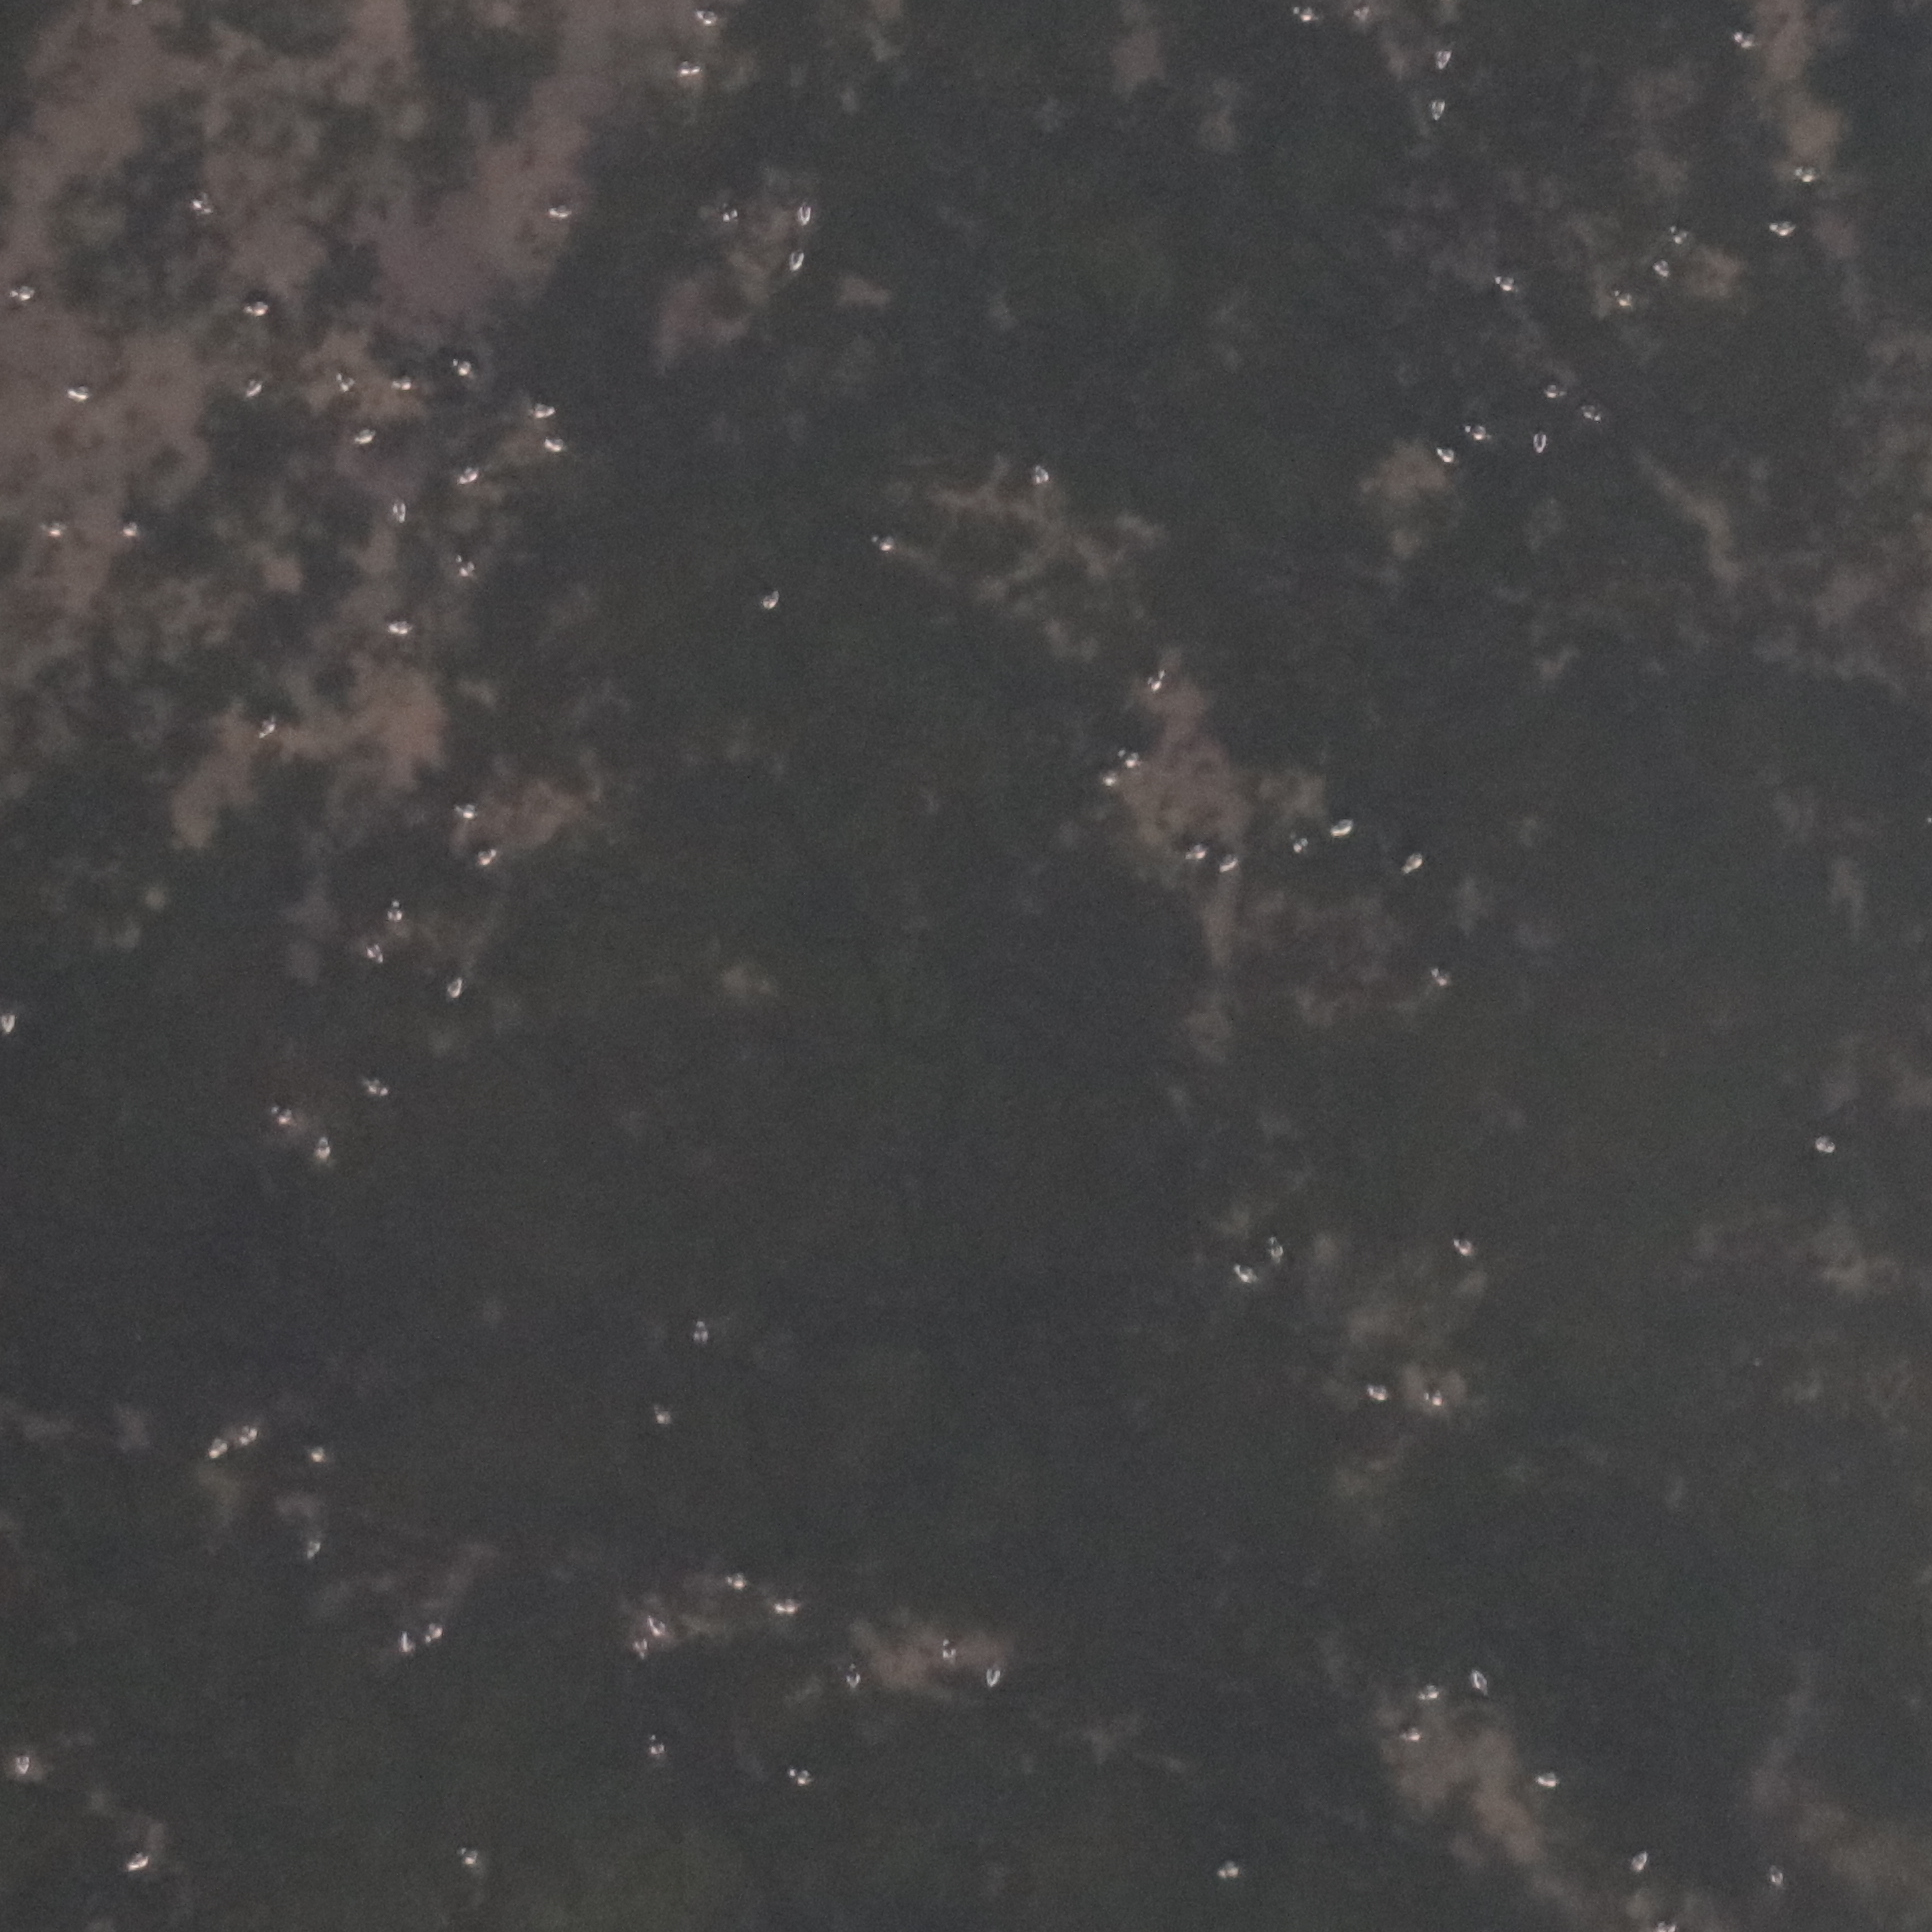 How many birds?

95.